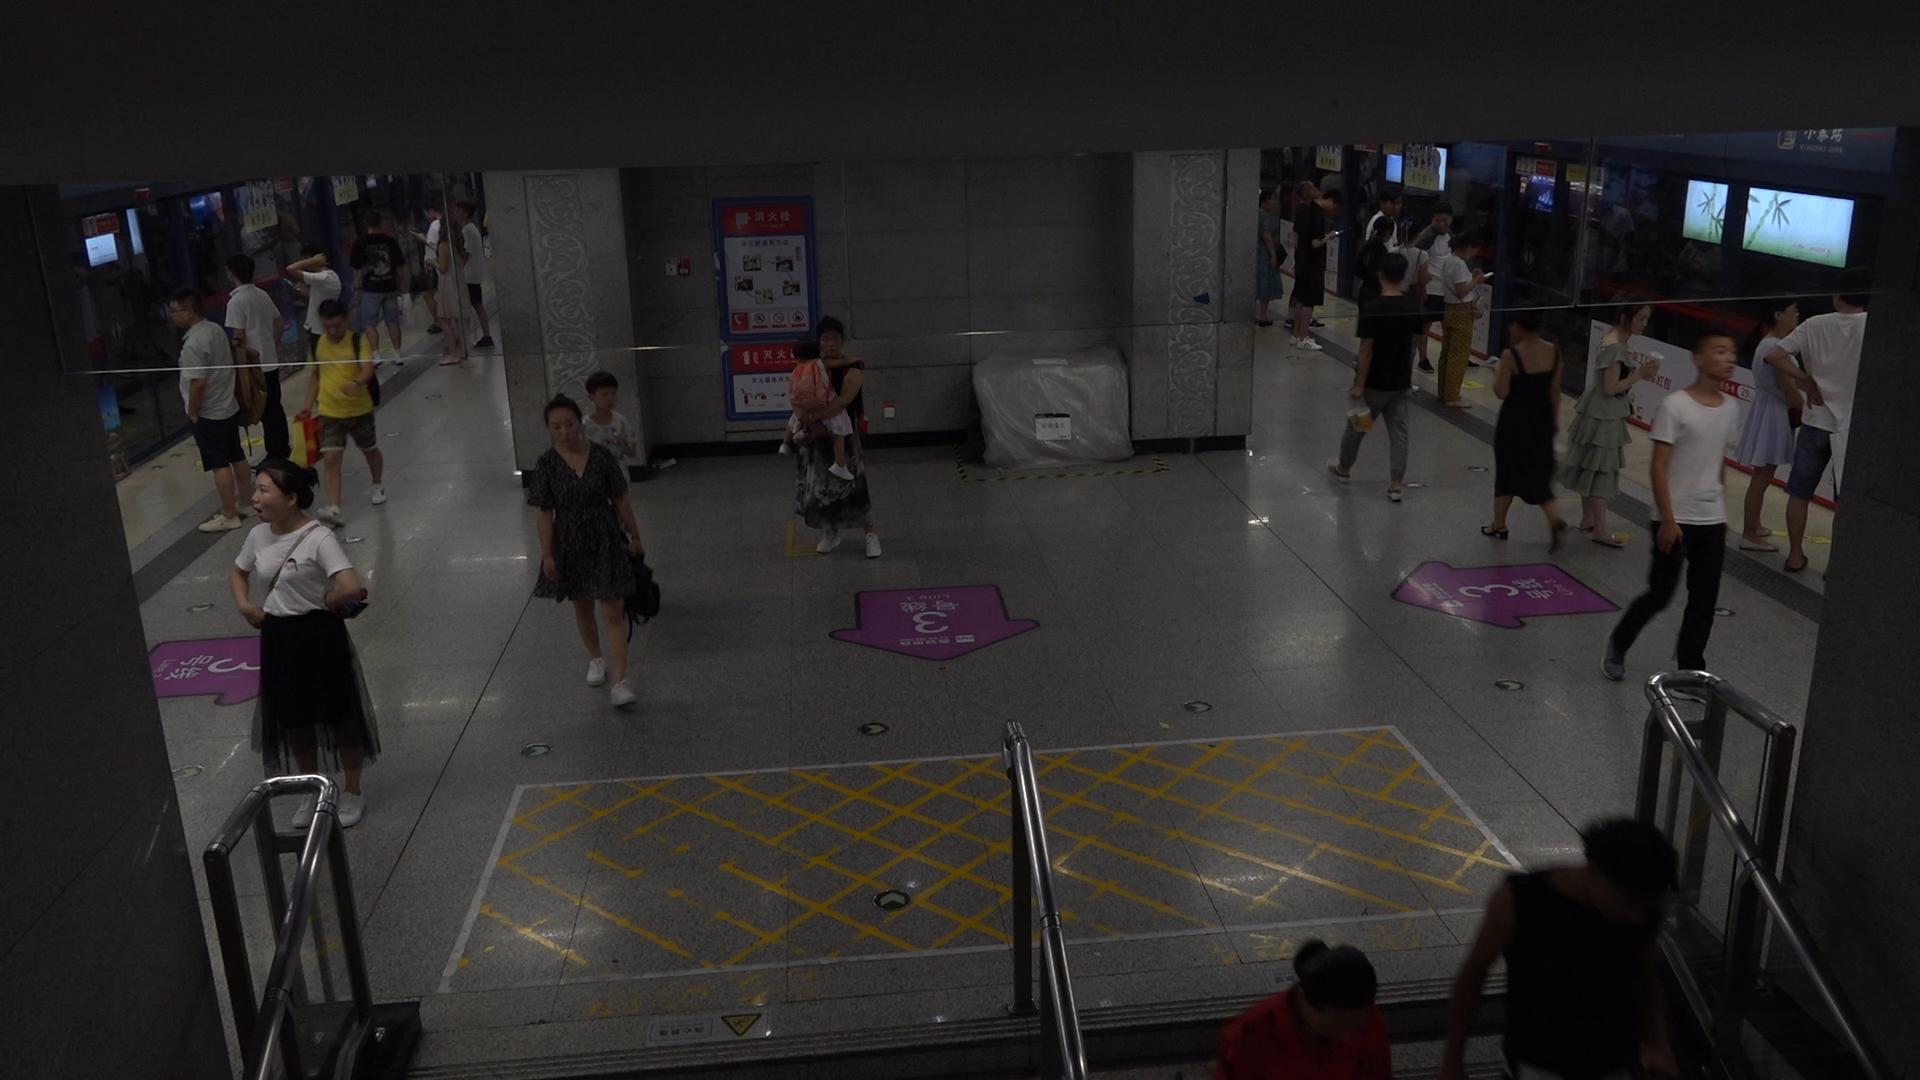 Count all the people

29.